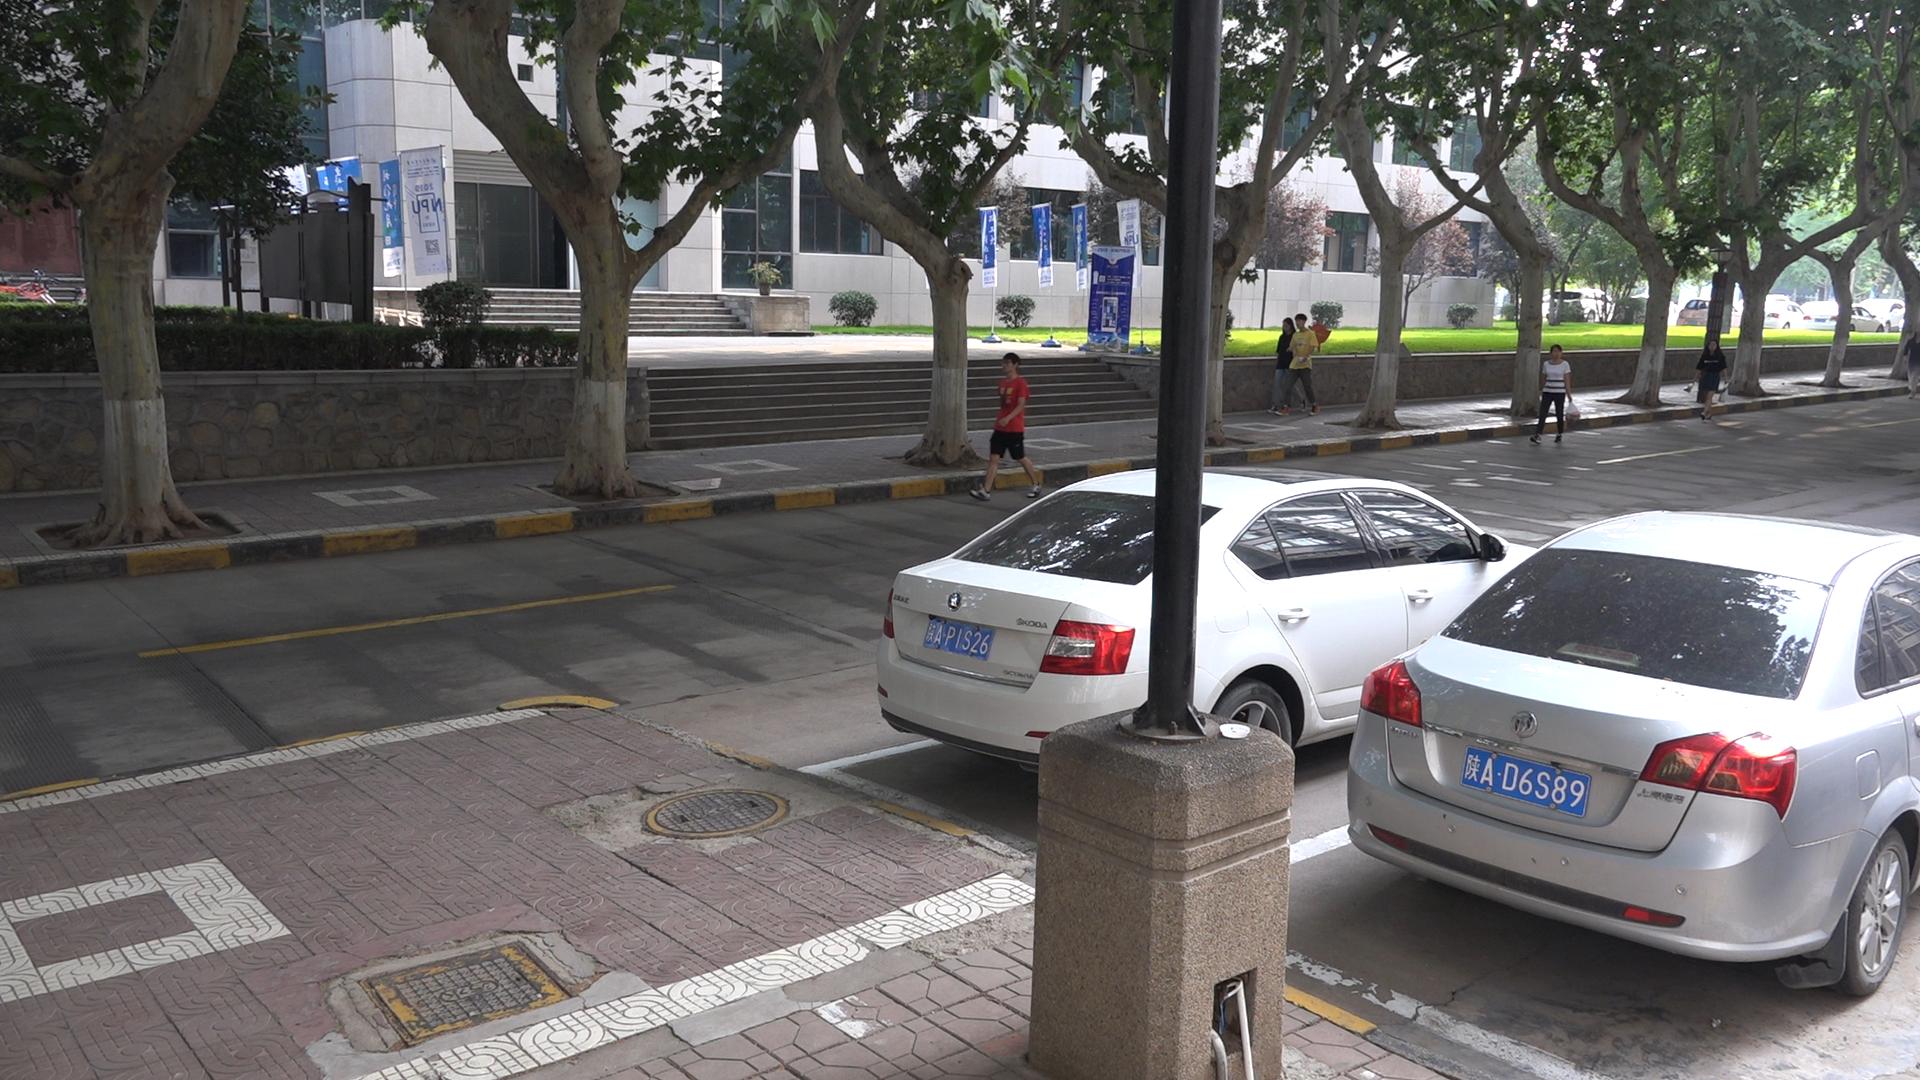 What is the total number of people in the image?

5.